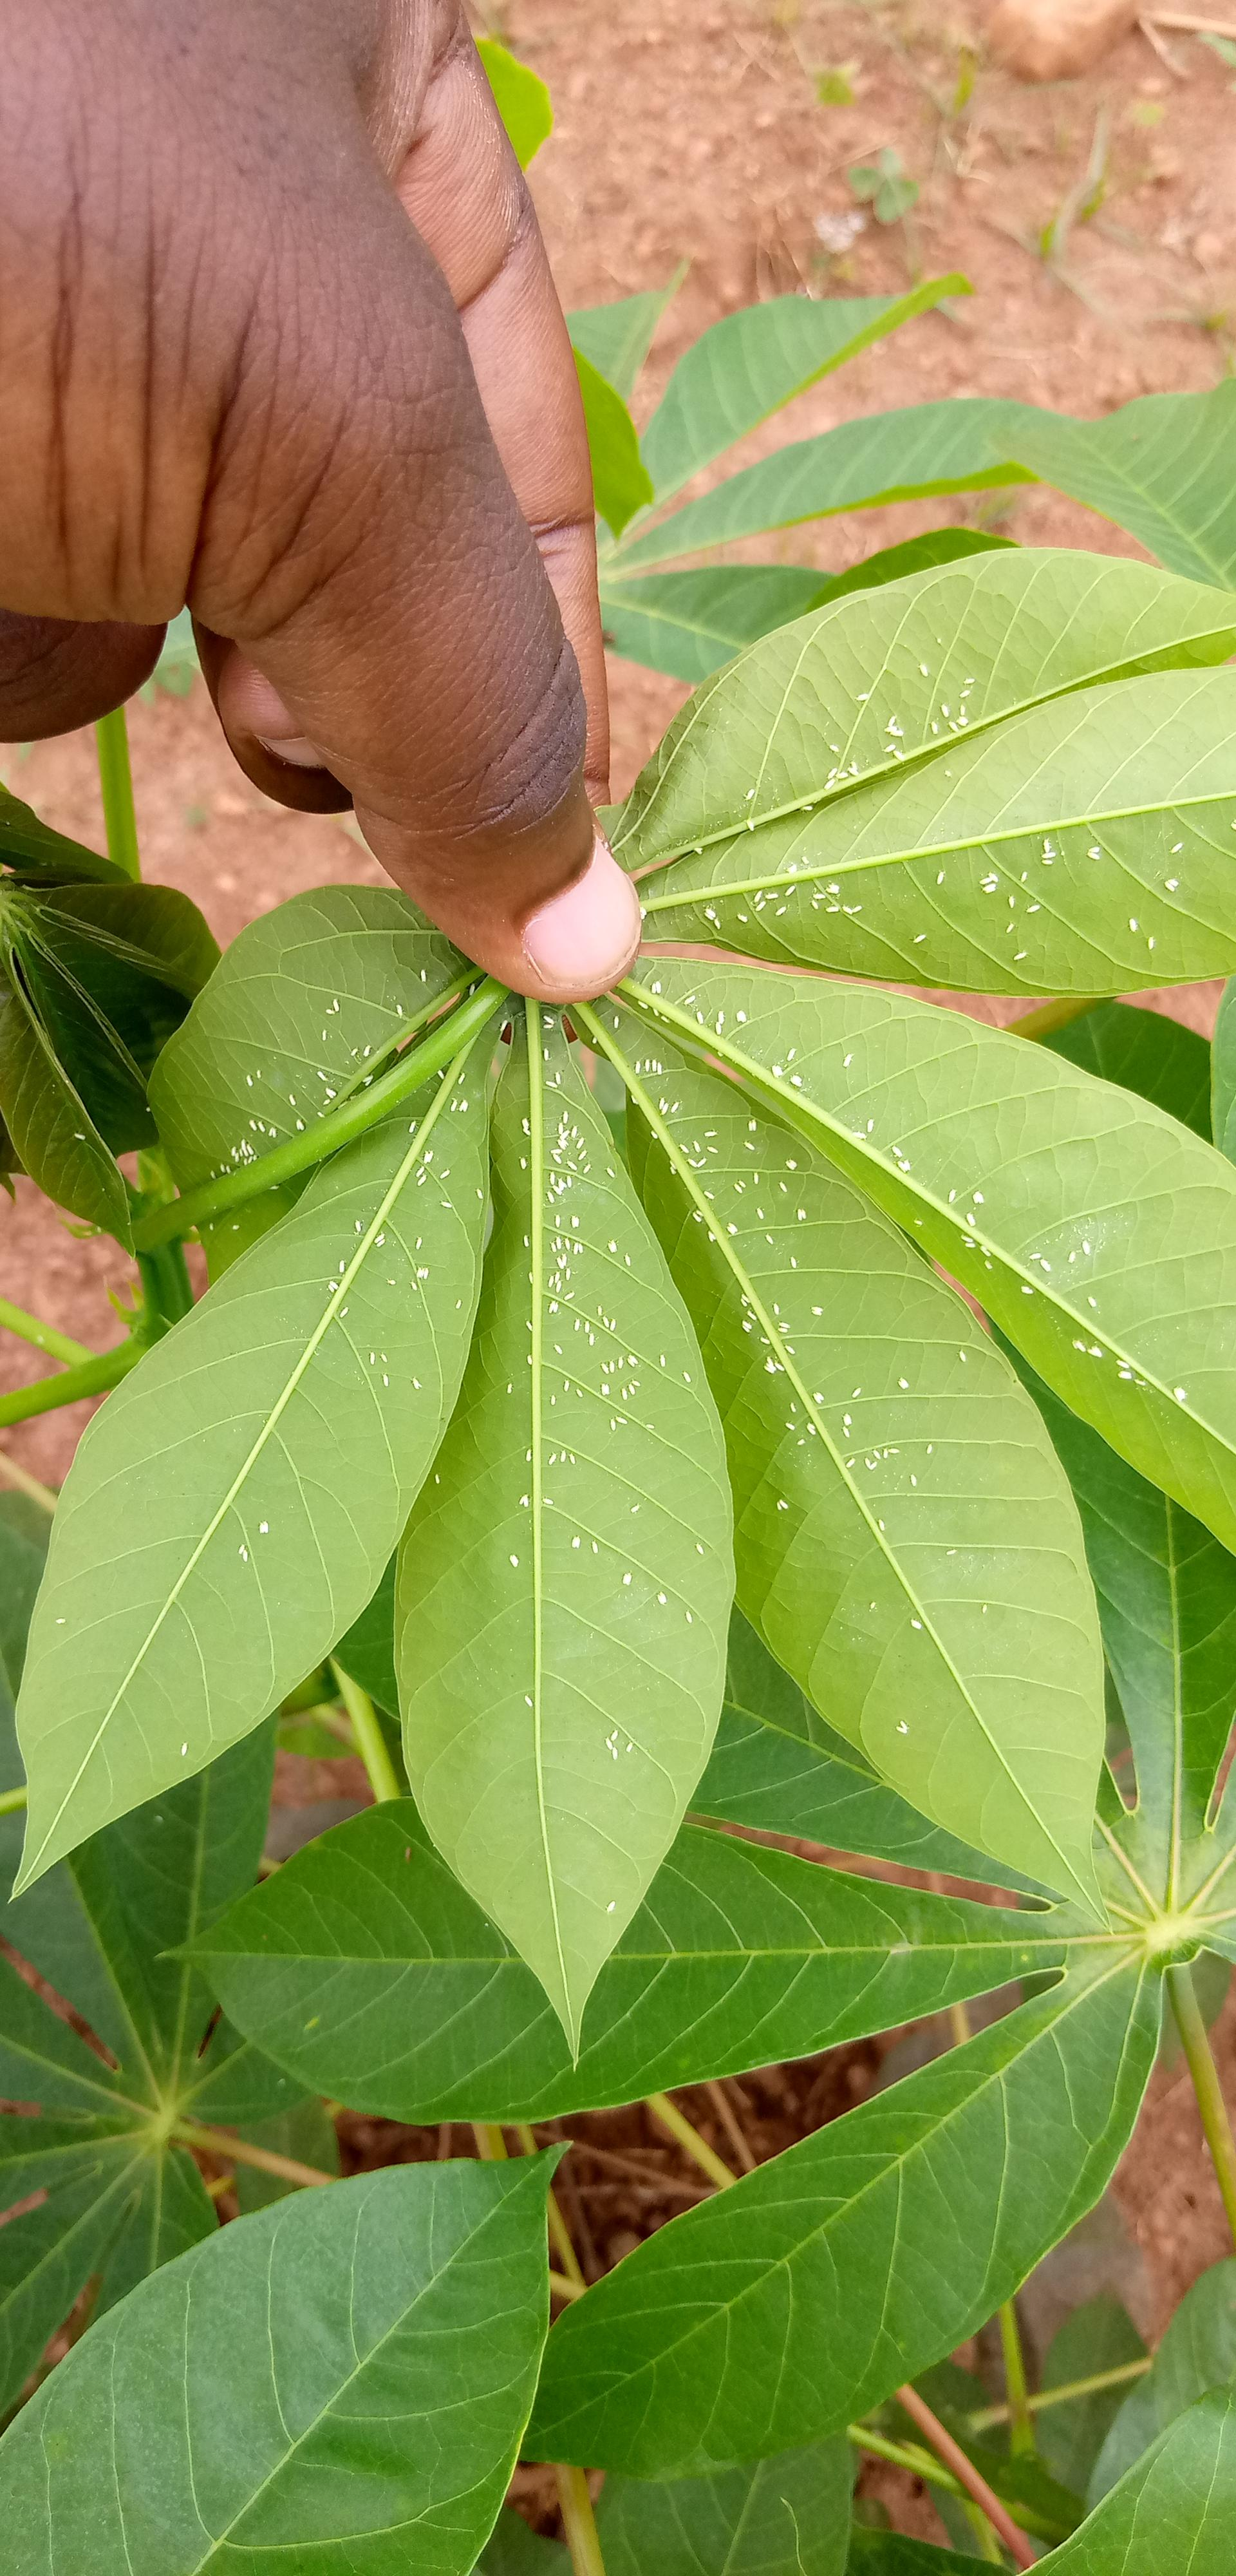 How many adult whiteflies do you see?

371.